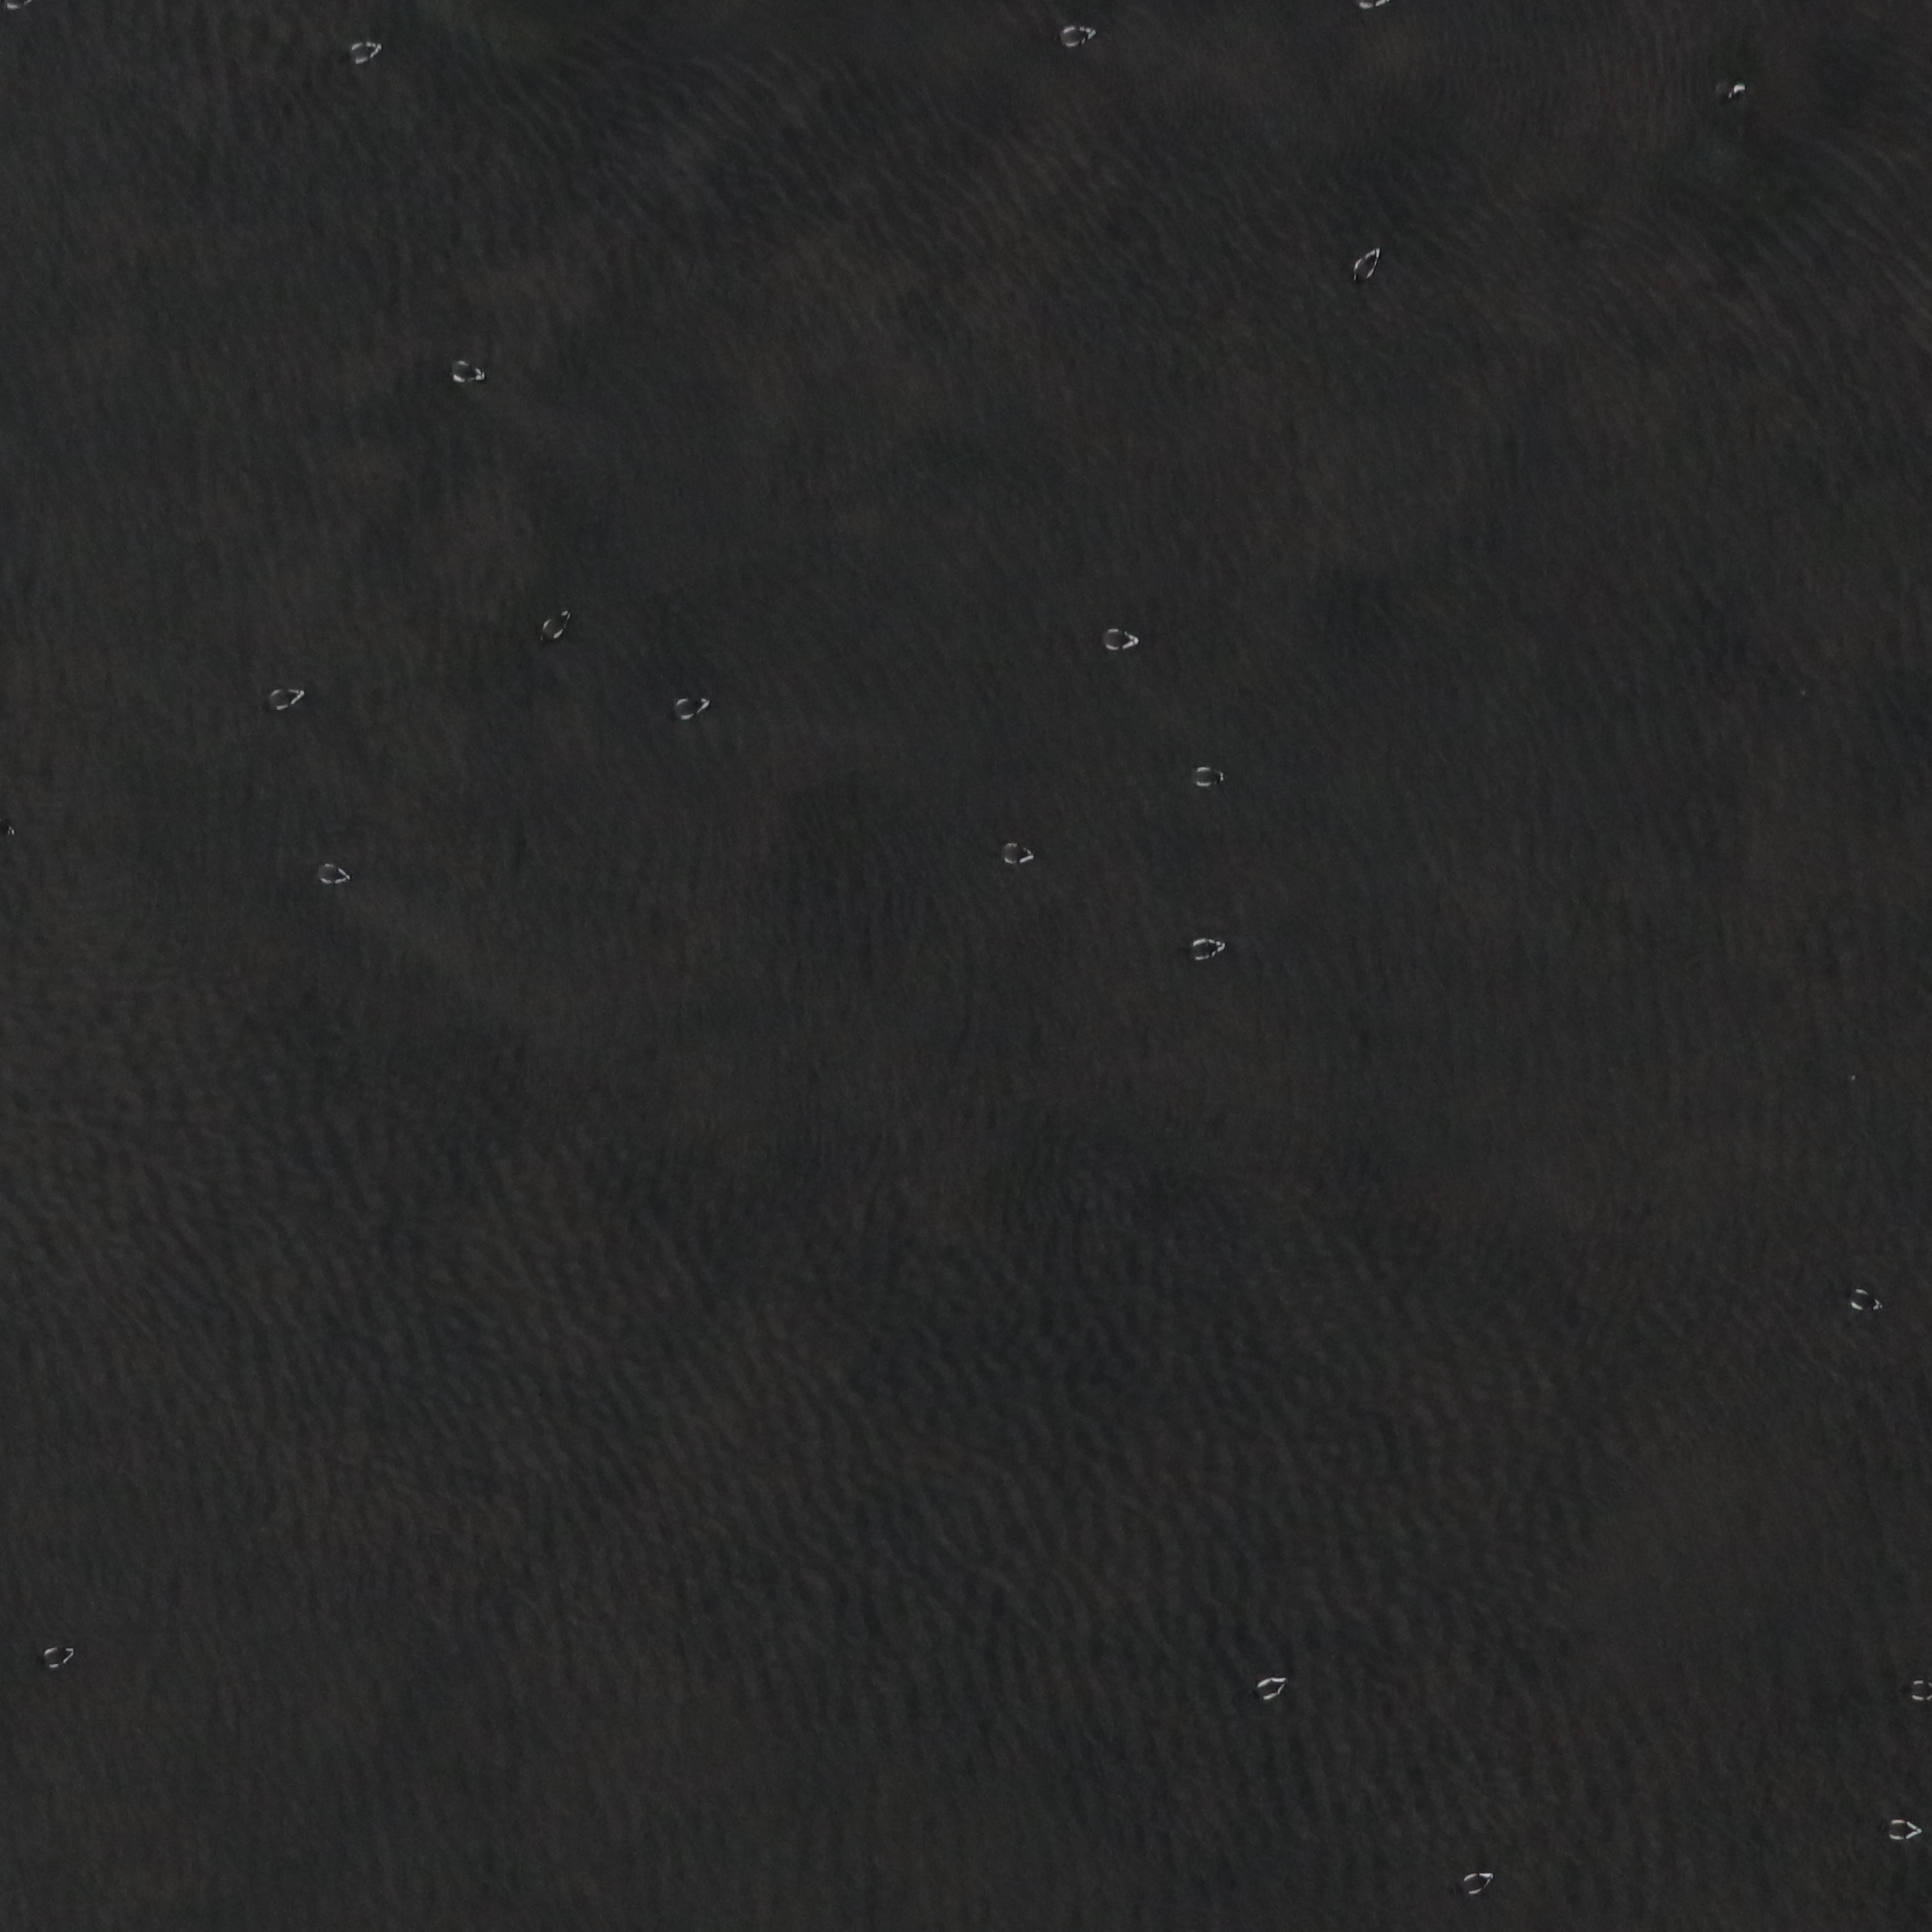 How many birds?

19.